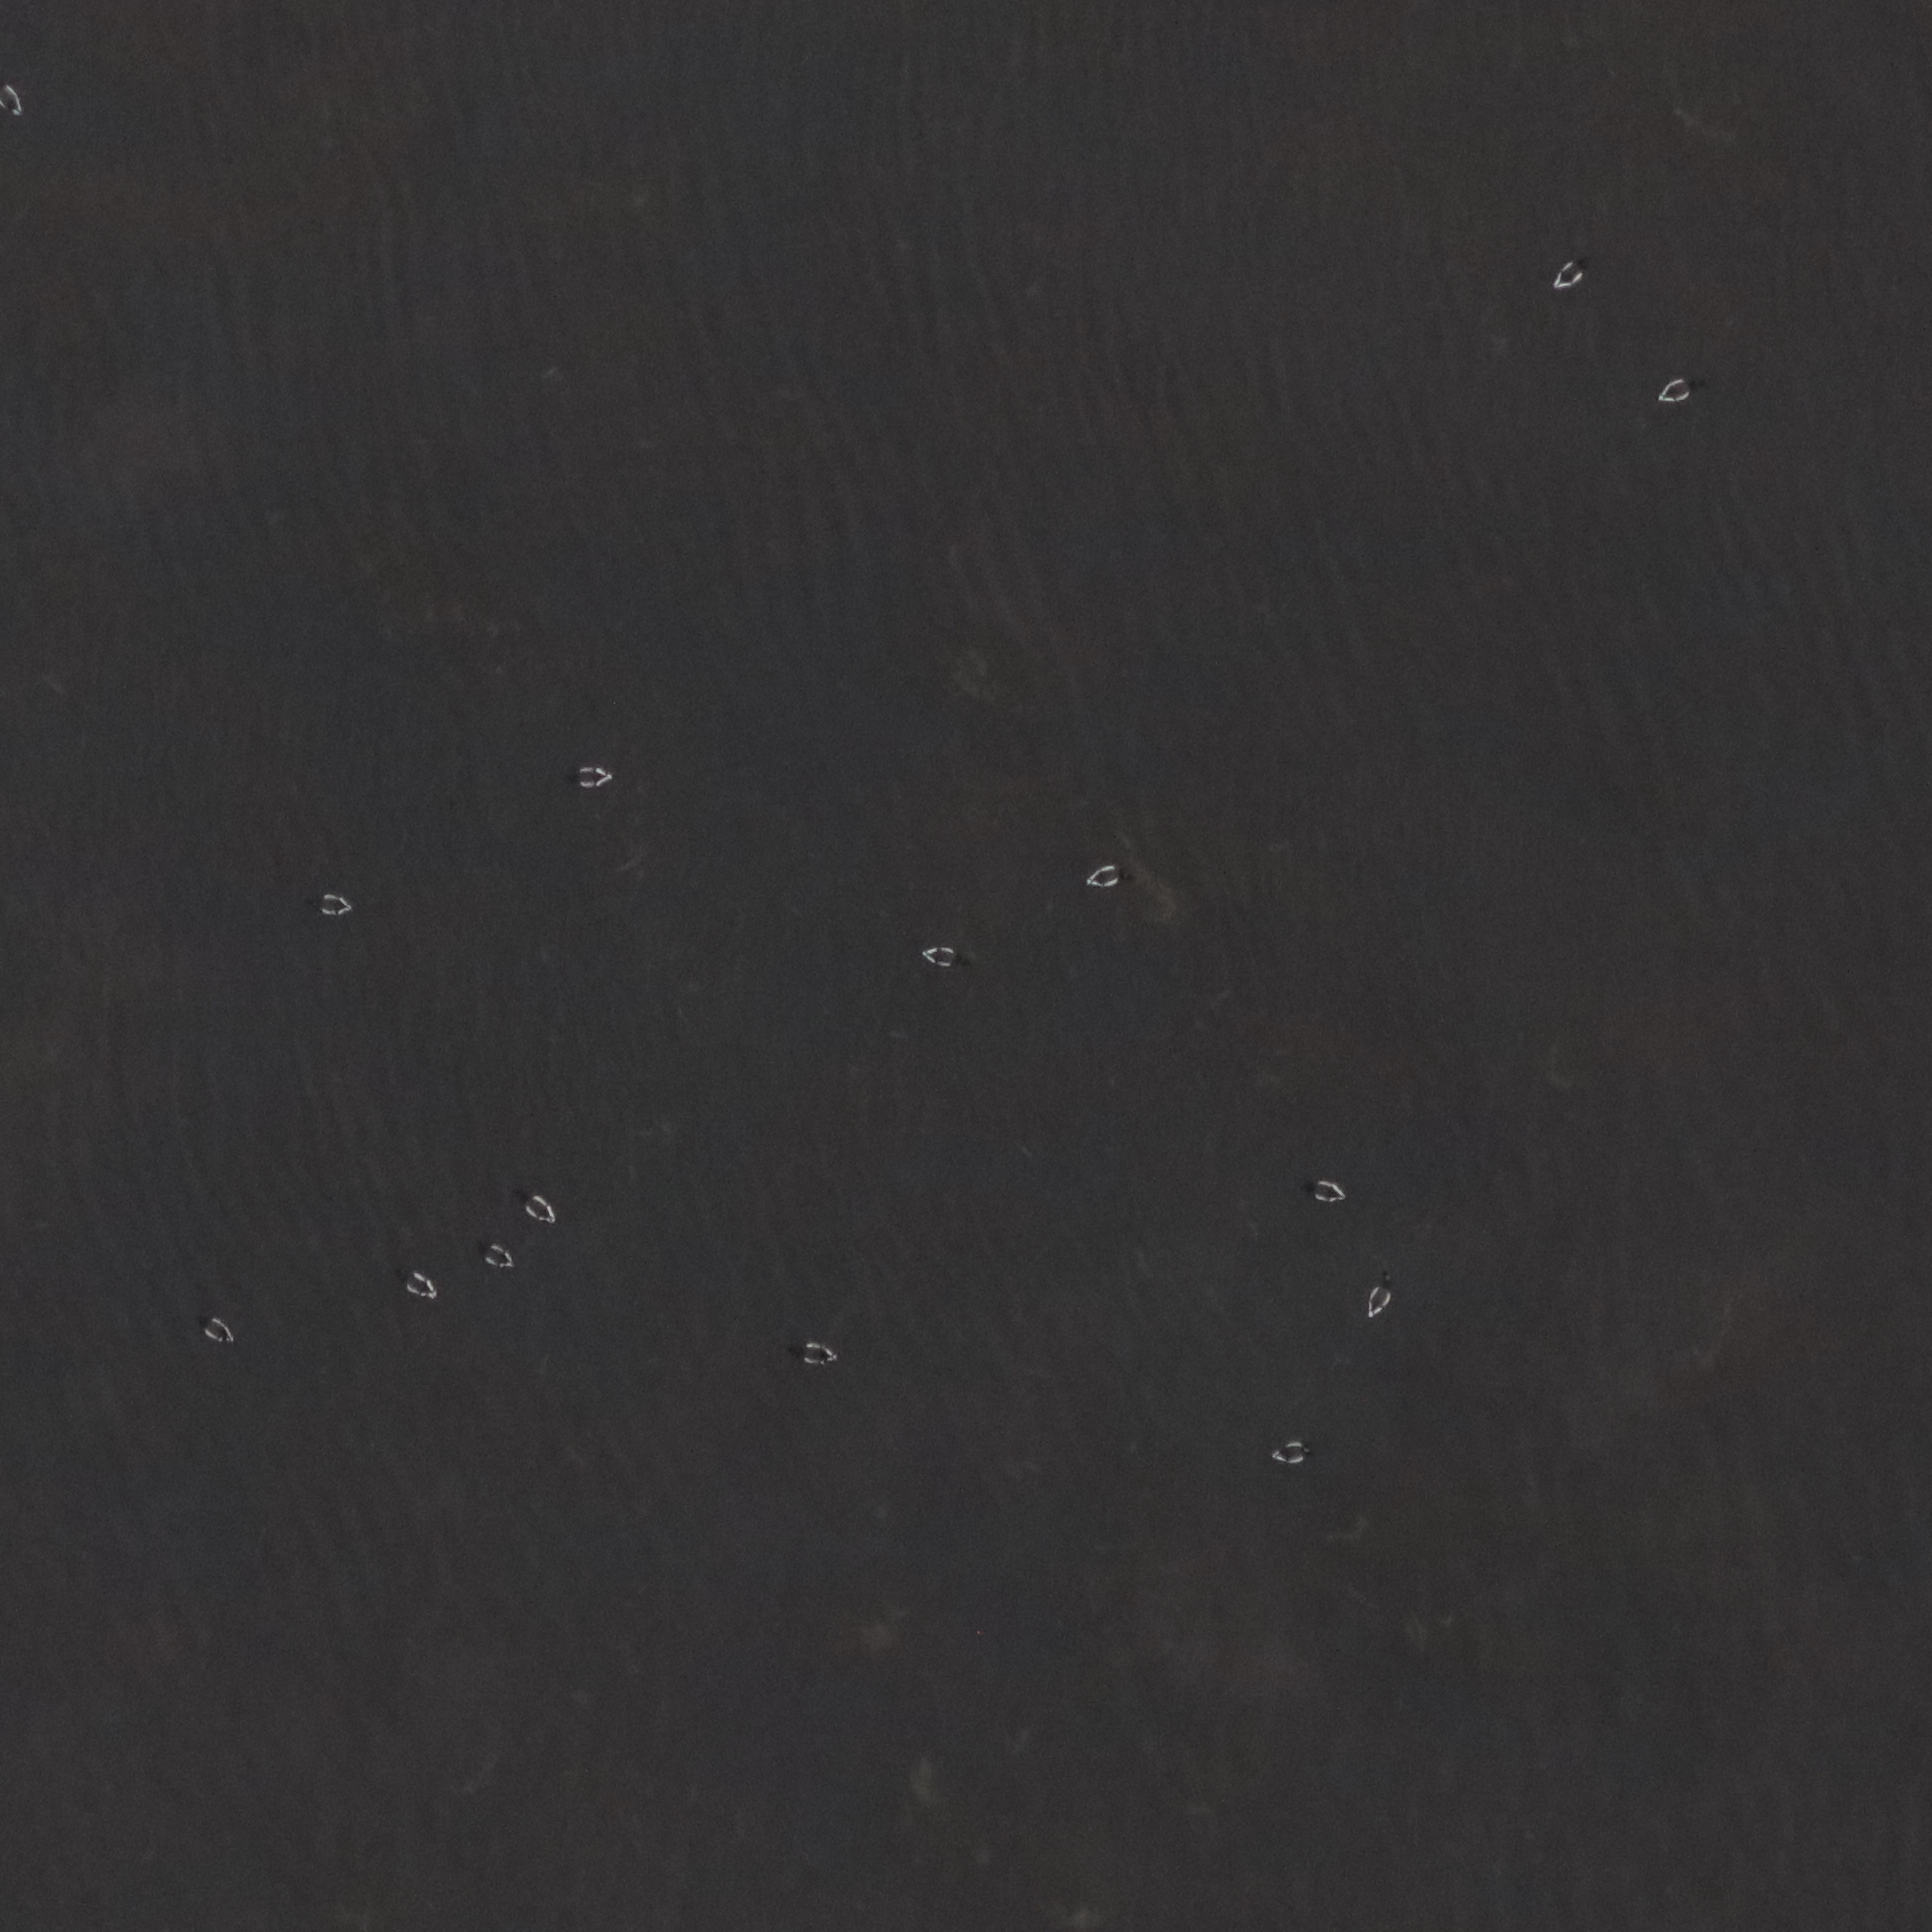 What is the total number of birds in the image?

15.